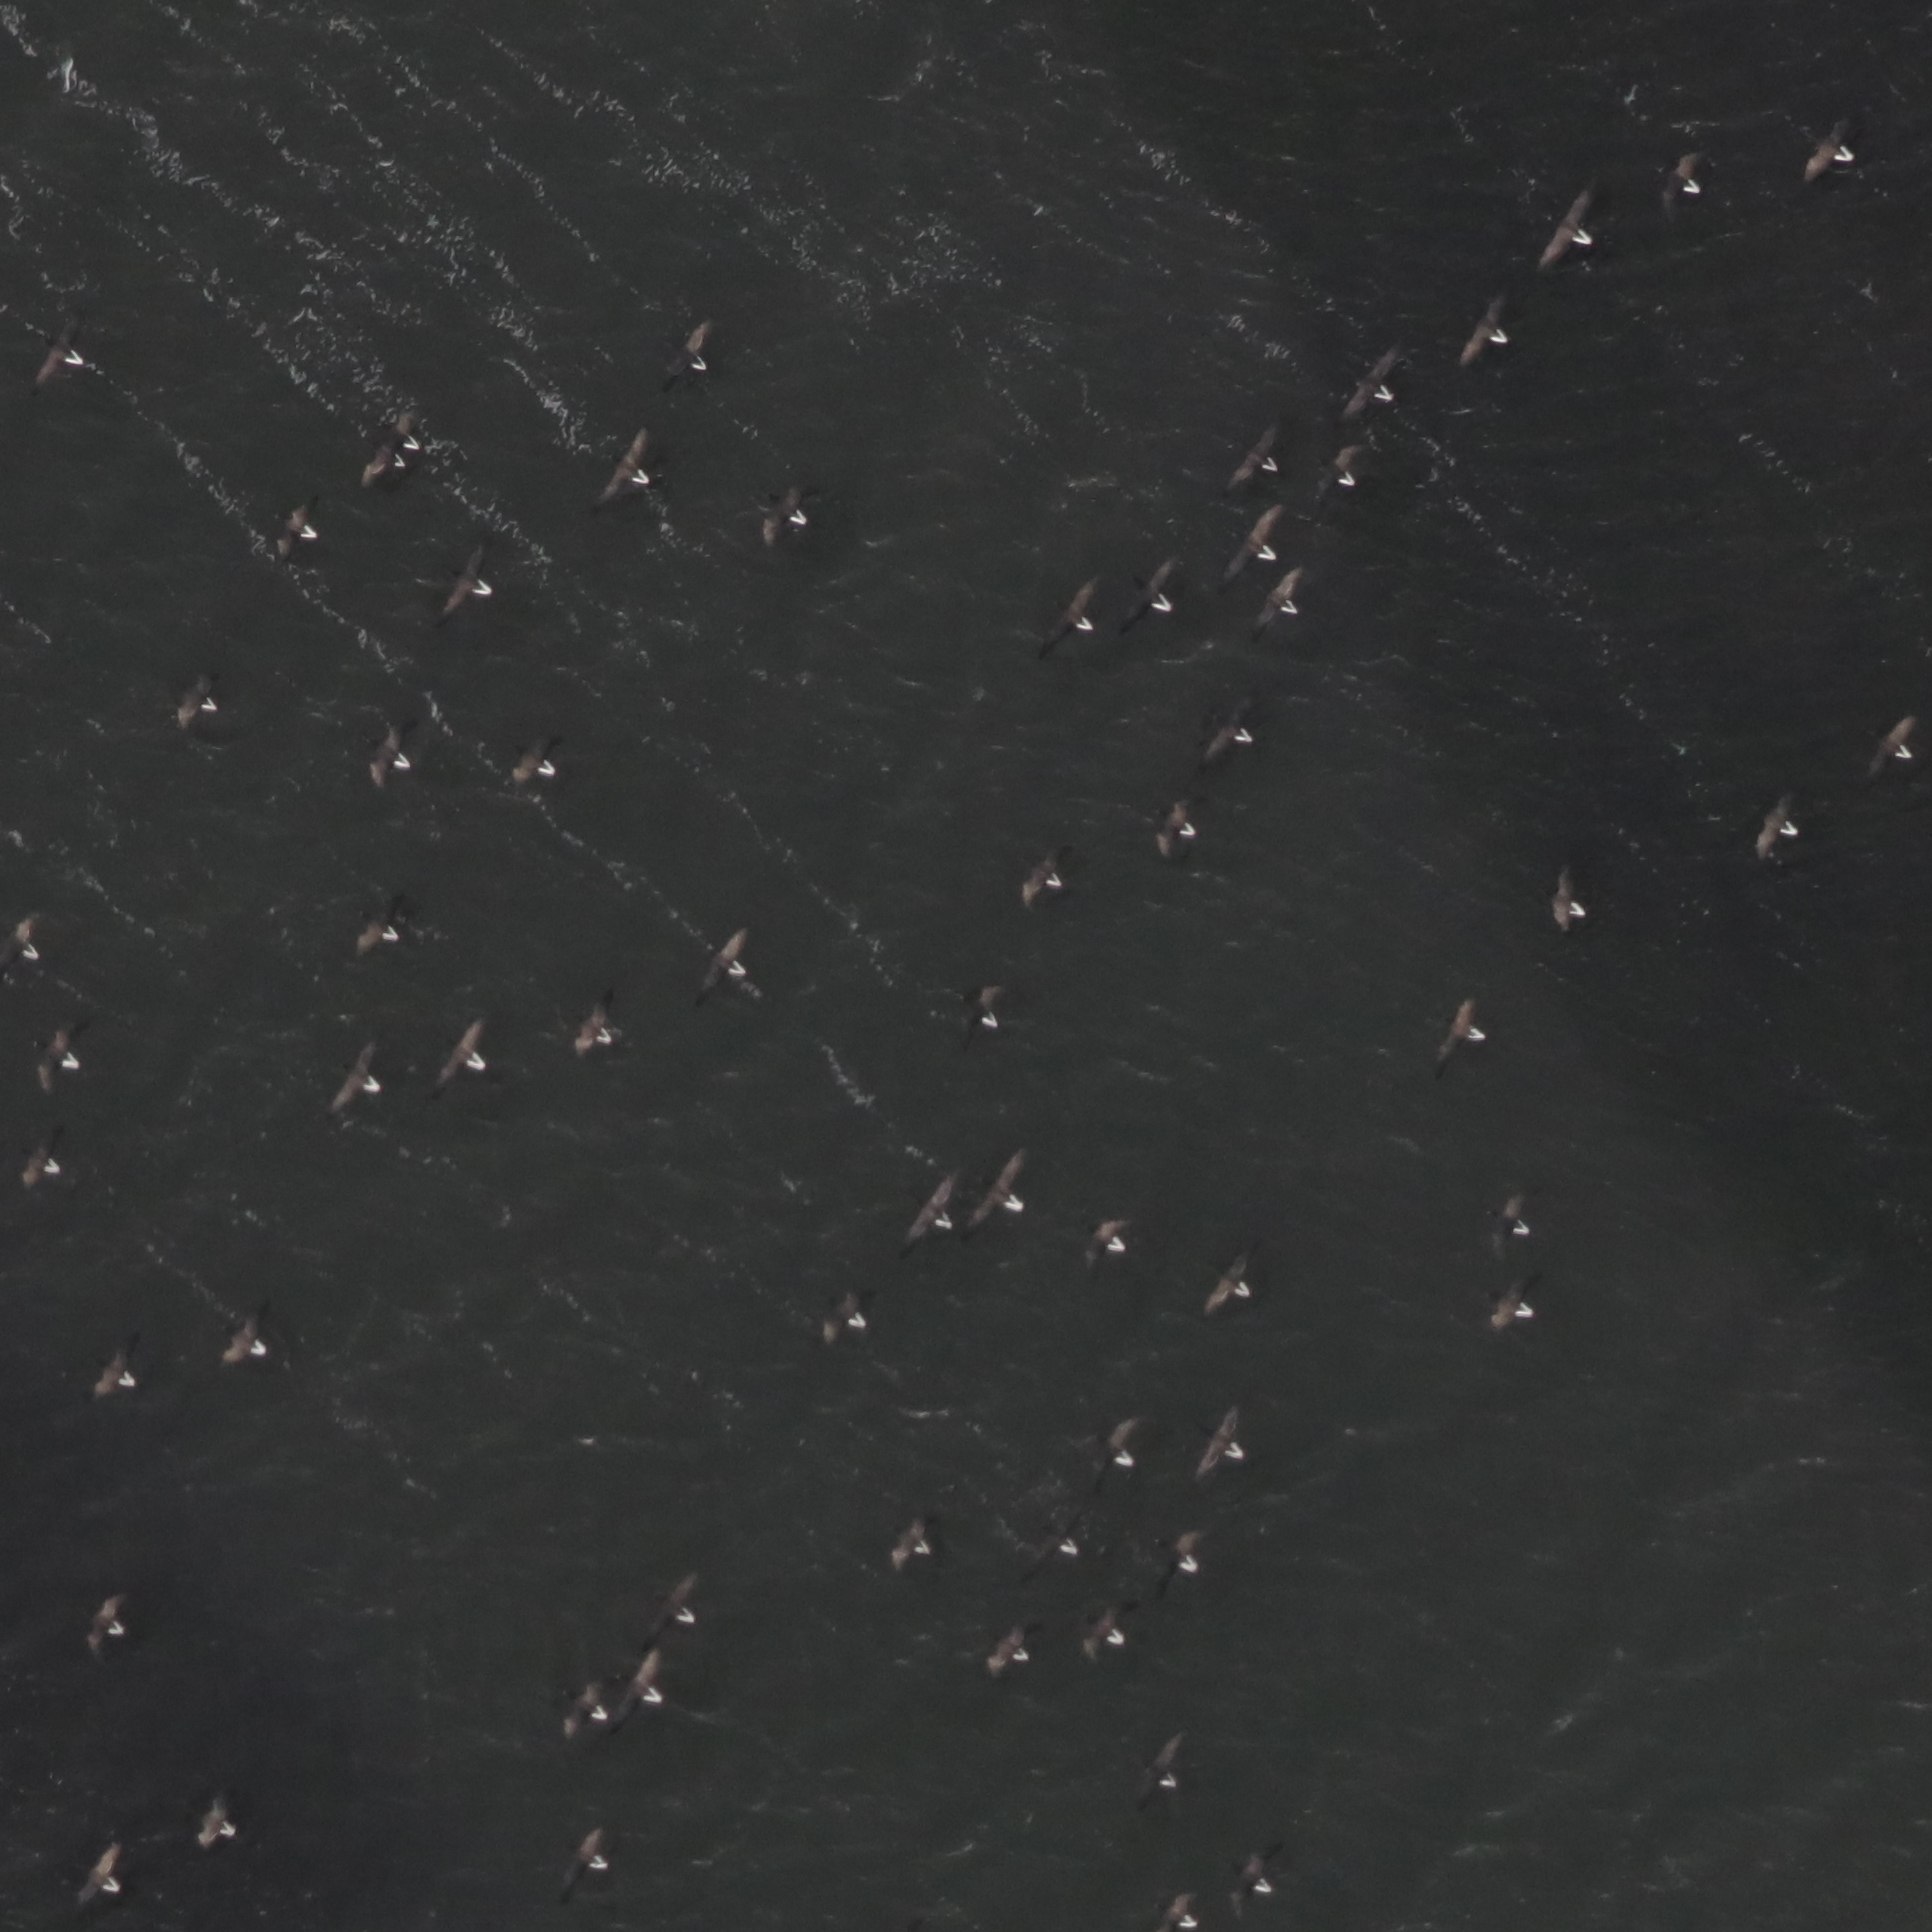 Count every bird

64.